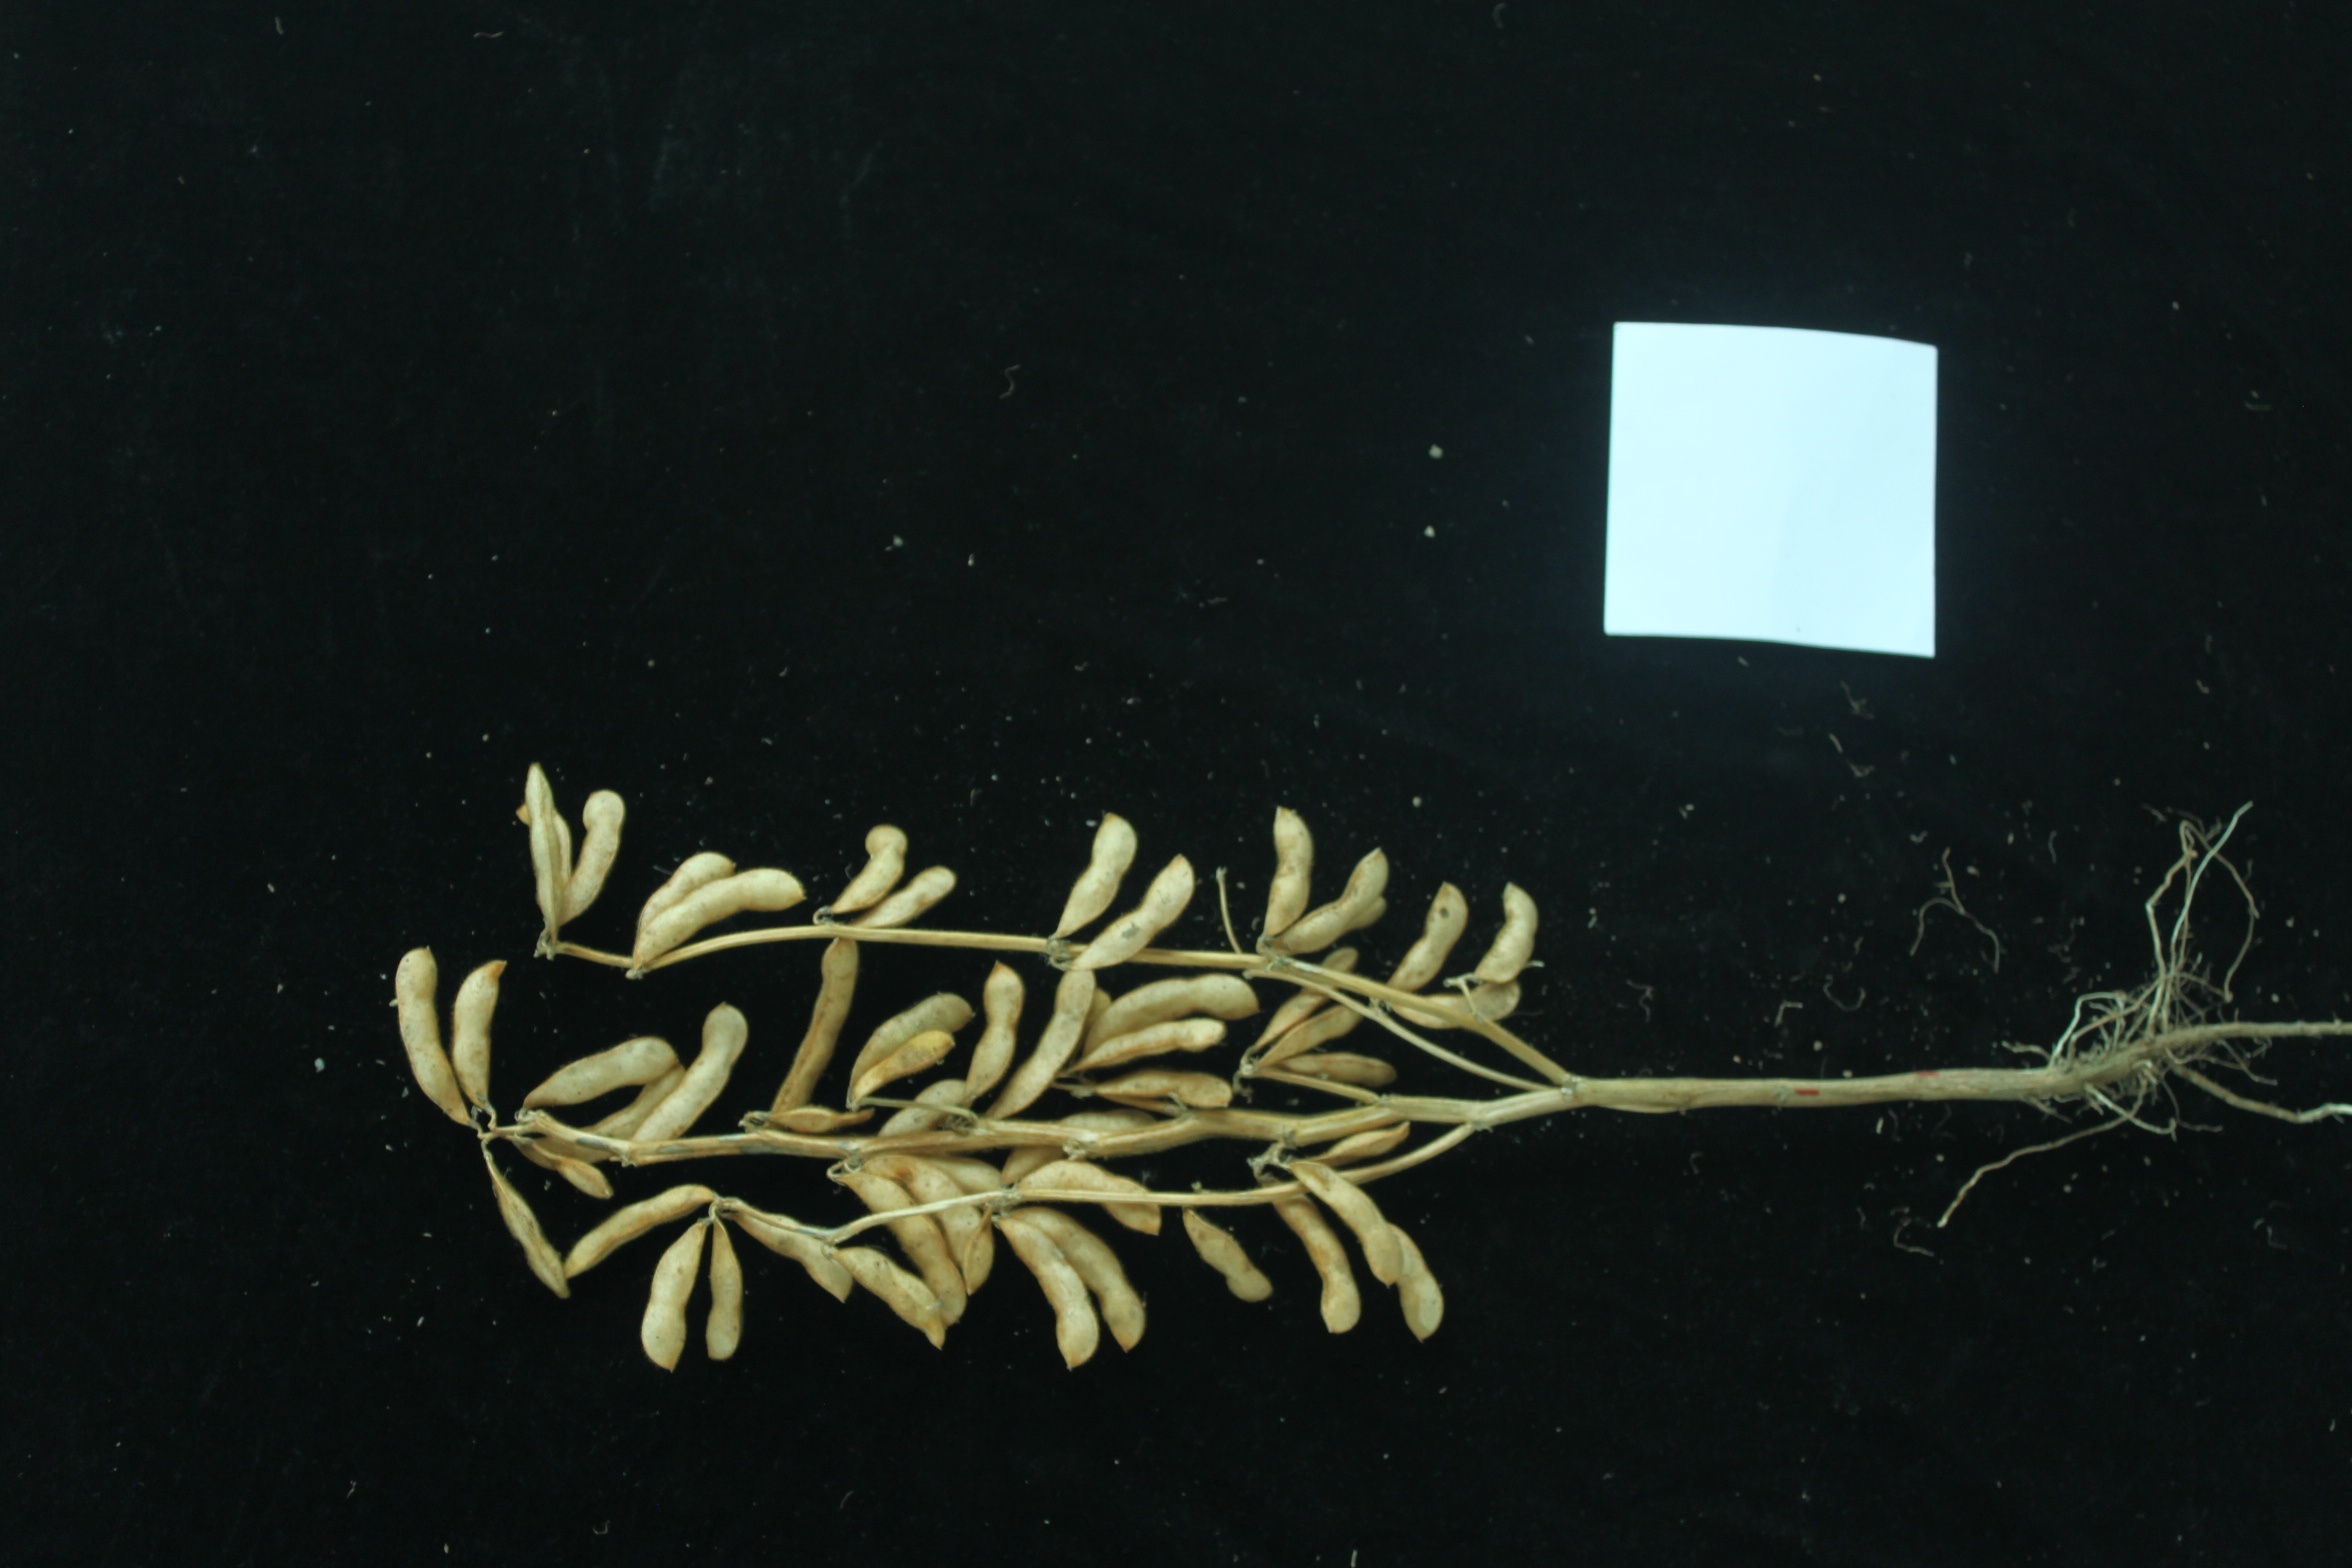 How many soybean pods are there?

42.